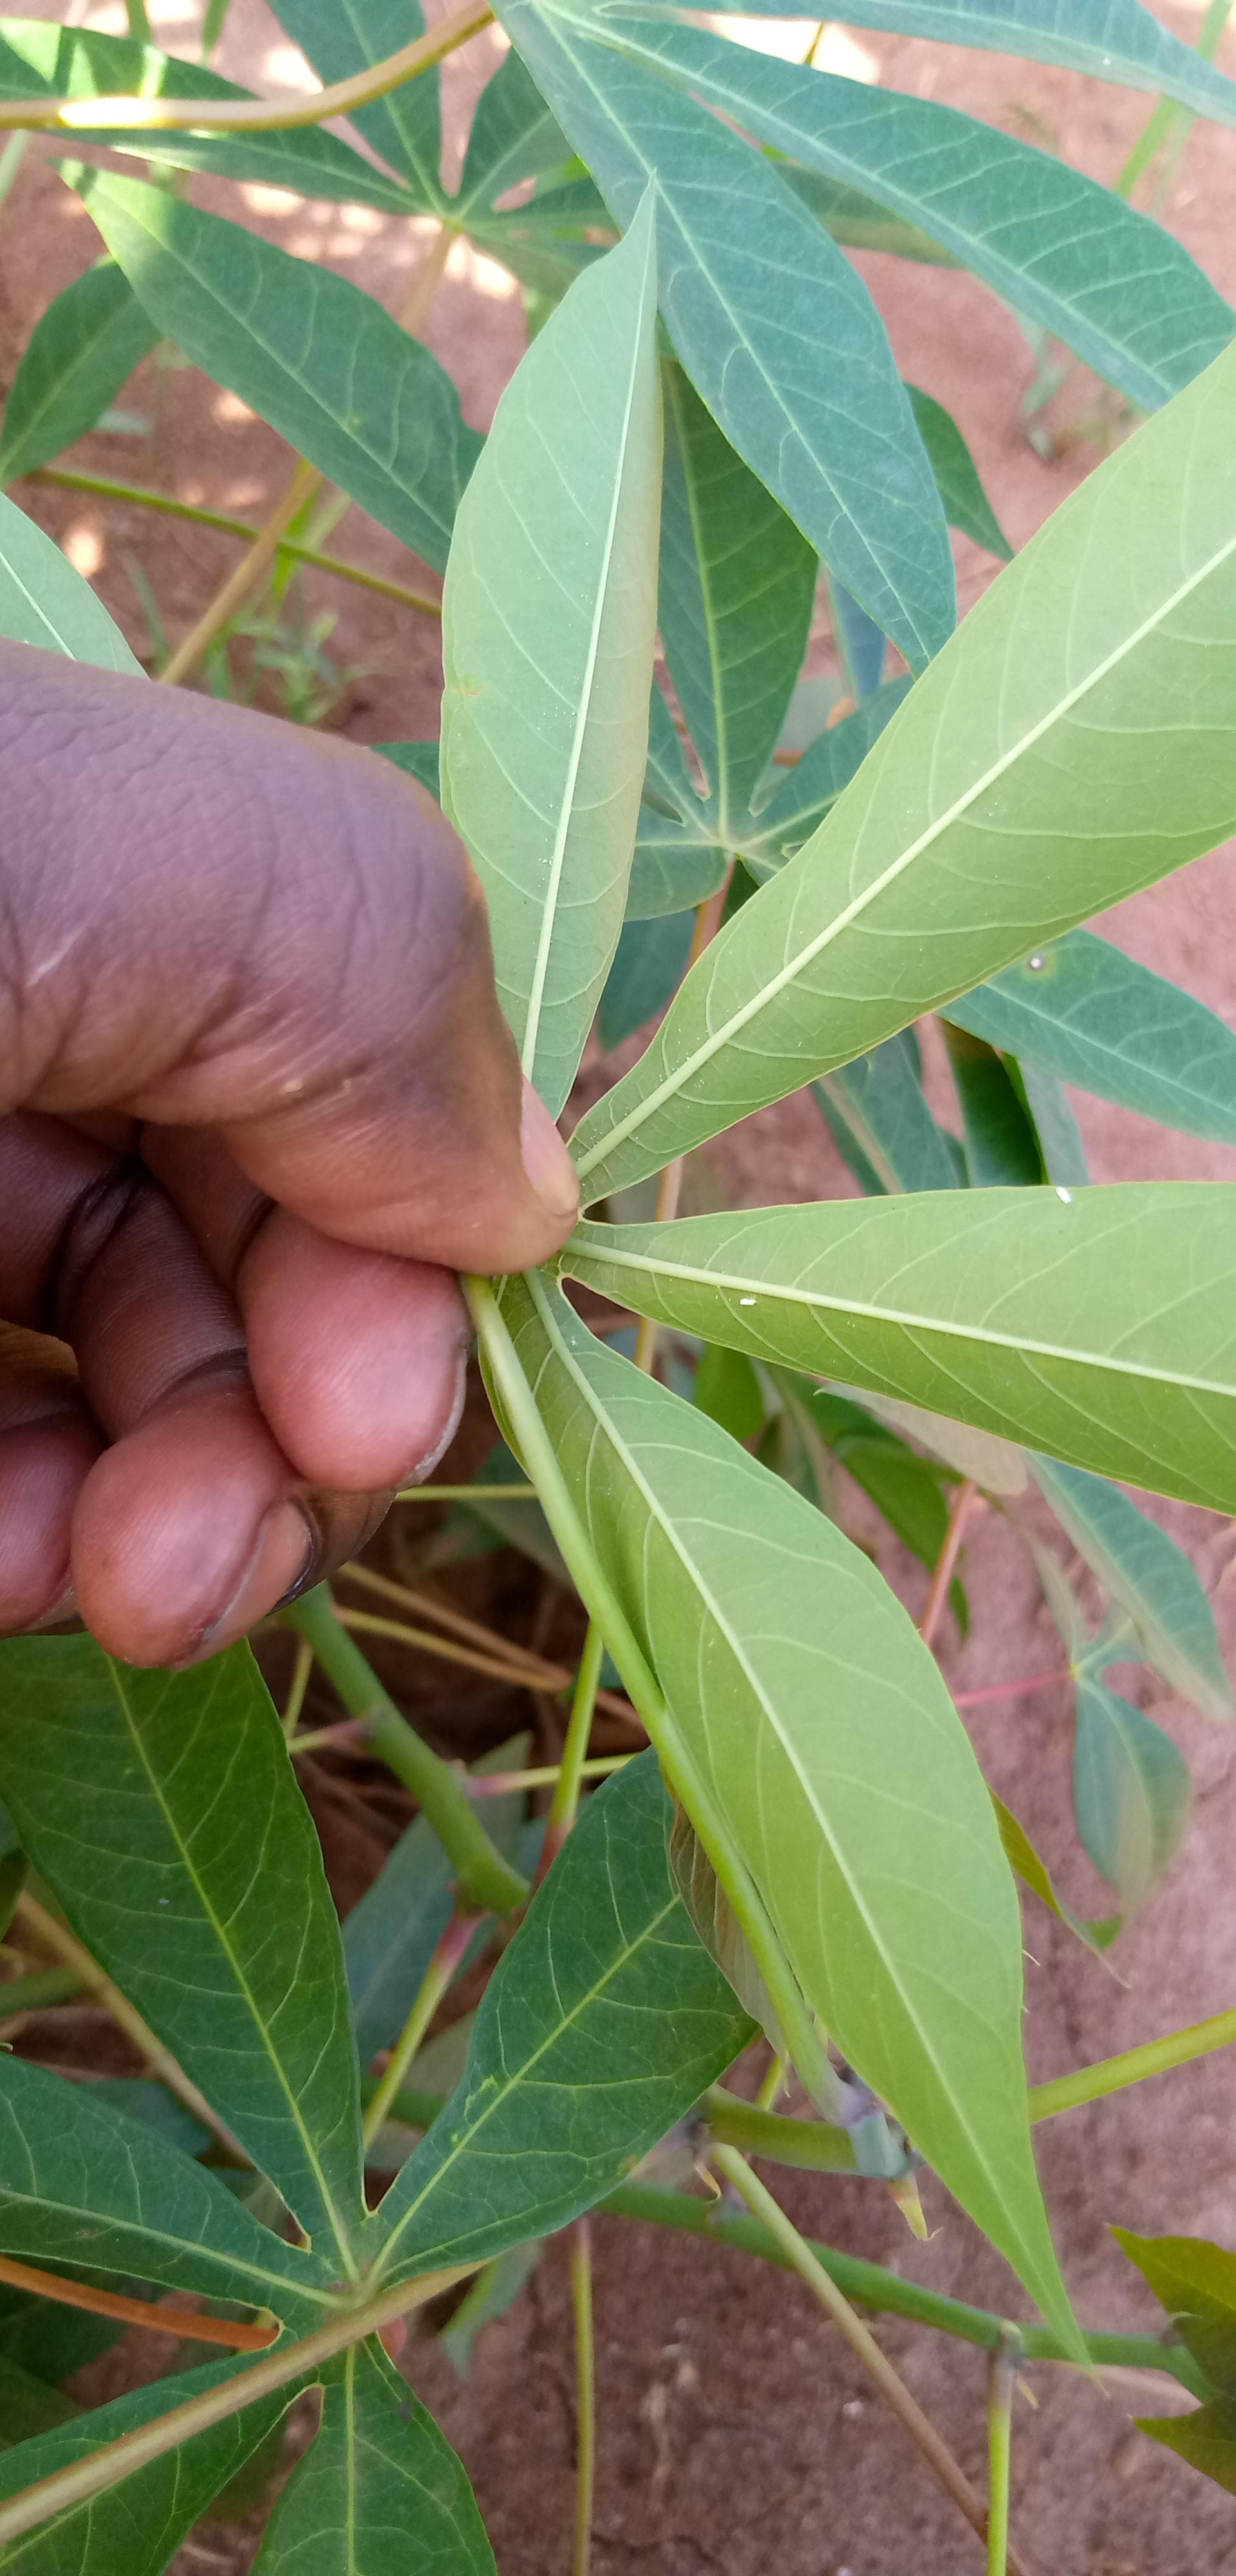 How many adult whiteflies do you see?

2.